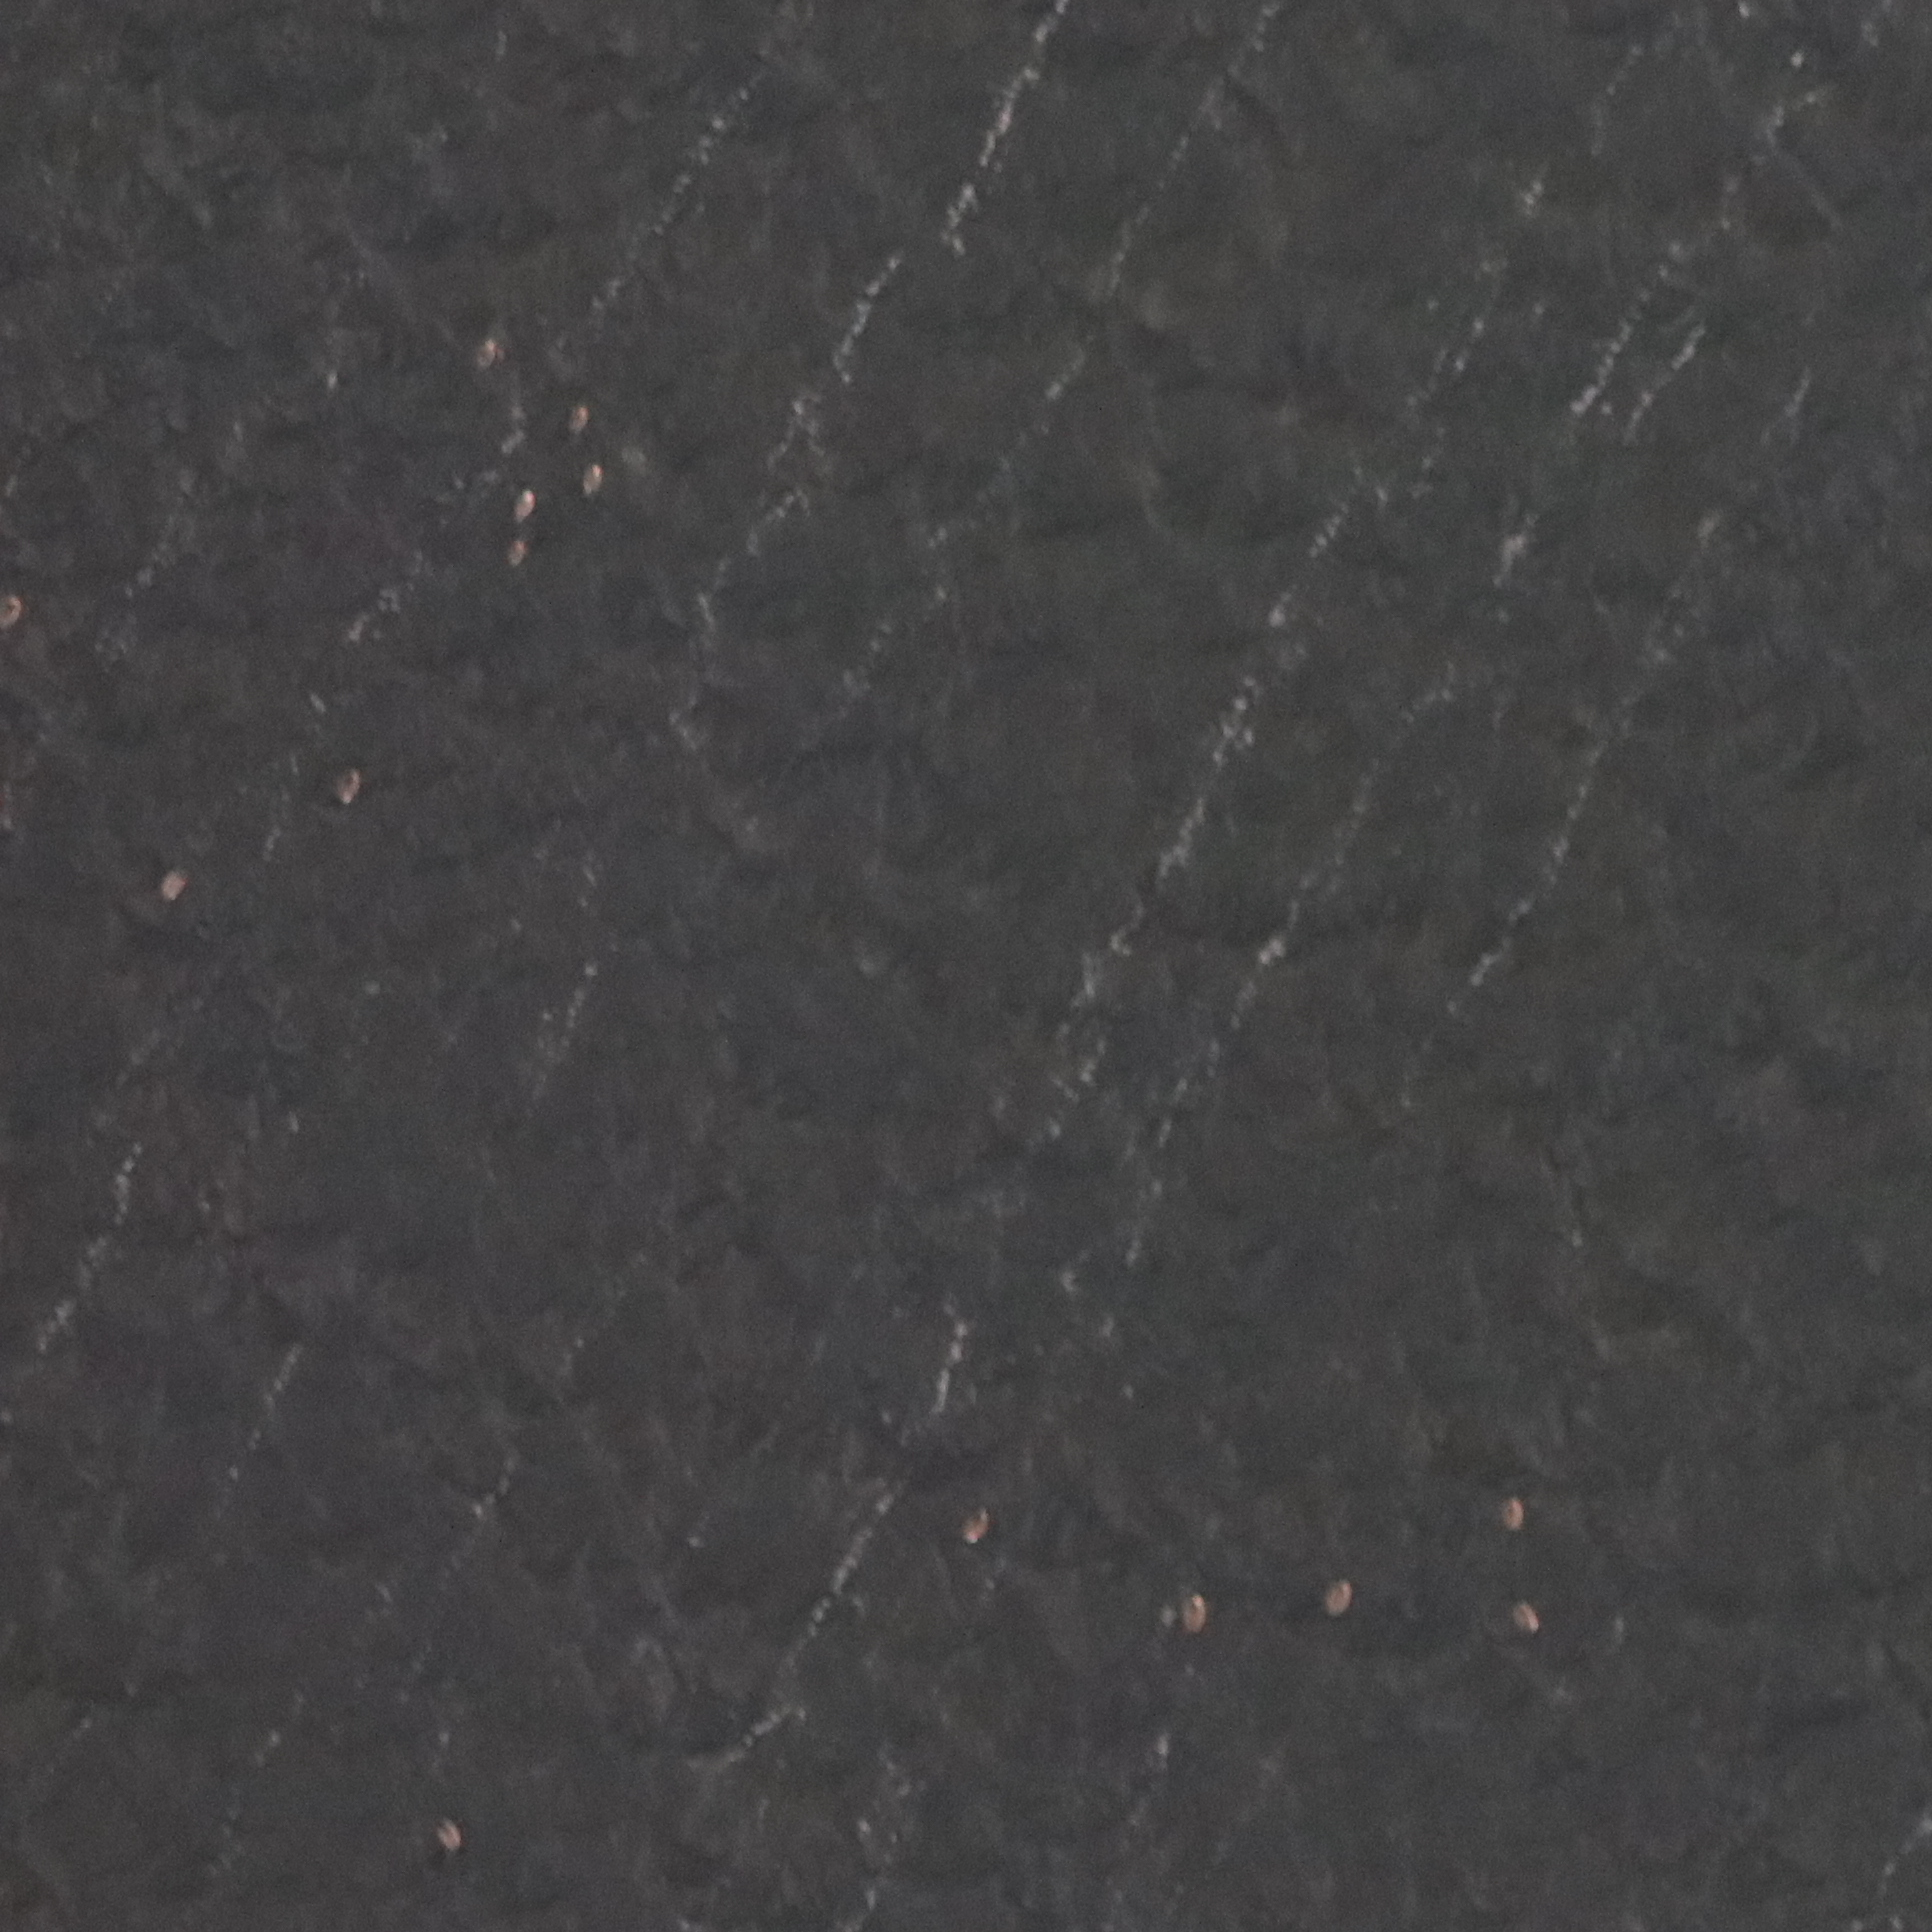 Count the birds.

14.